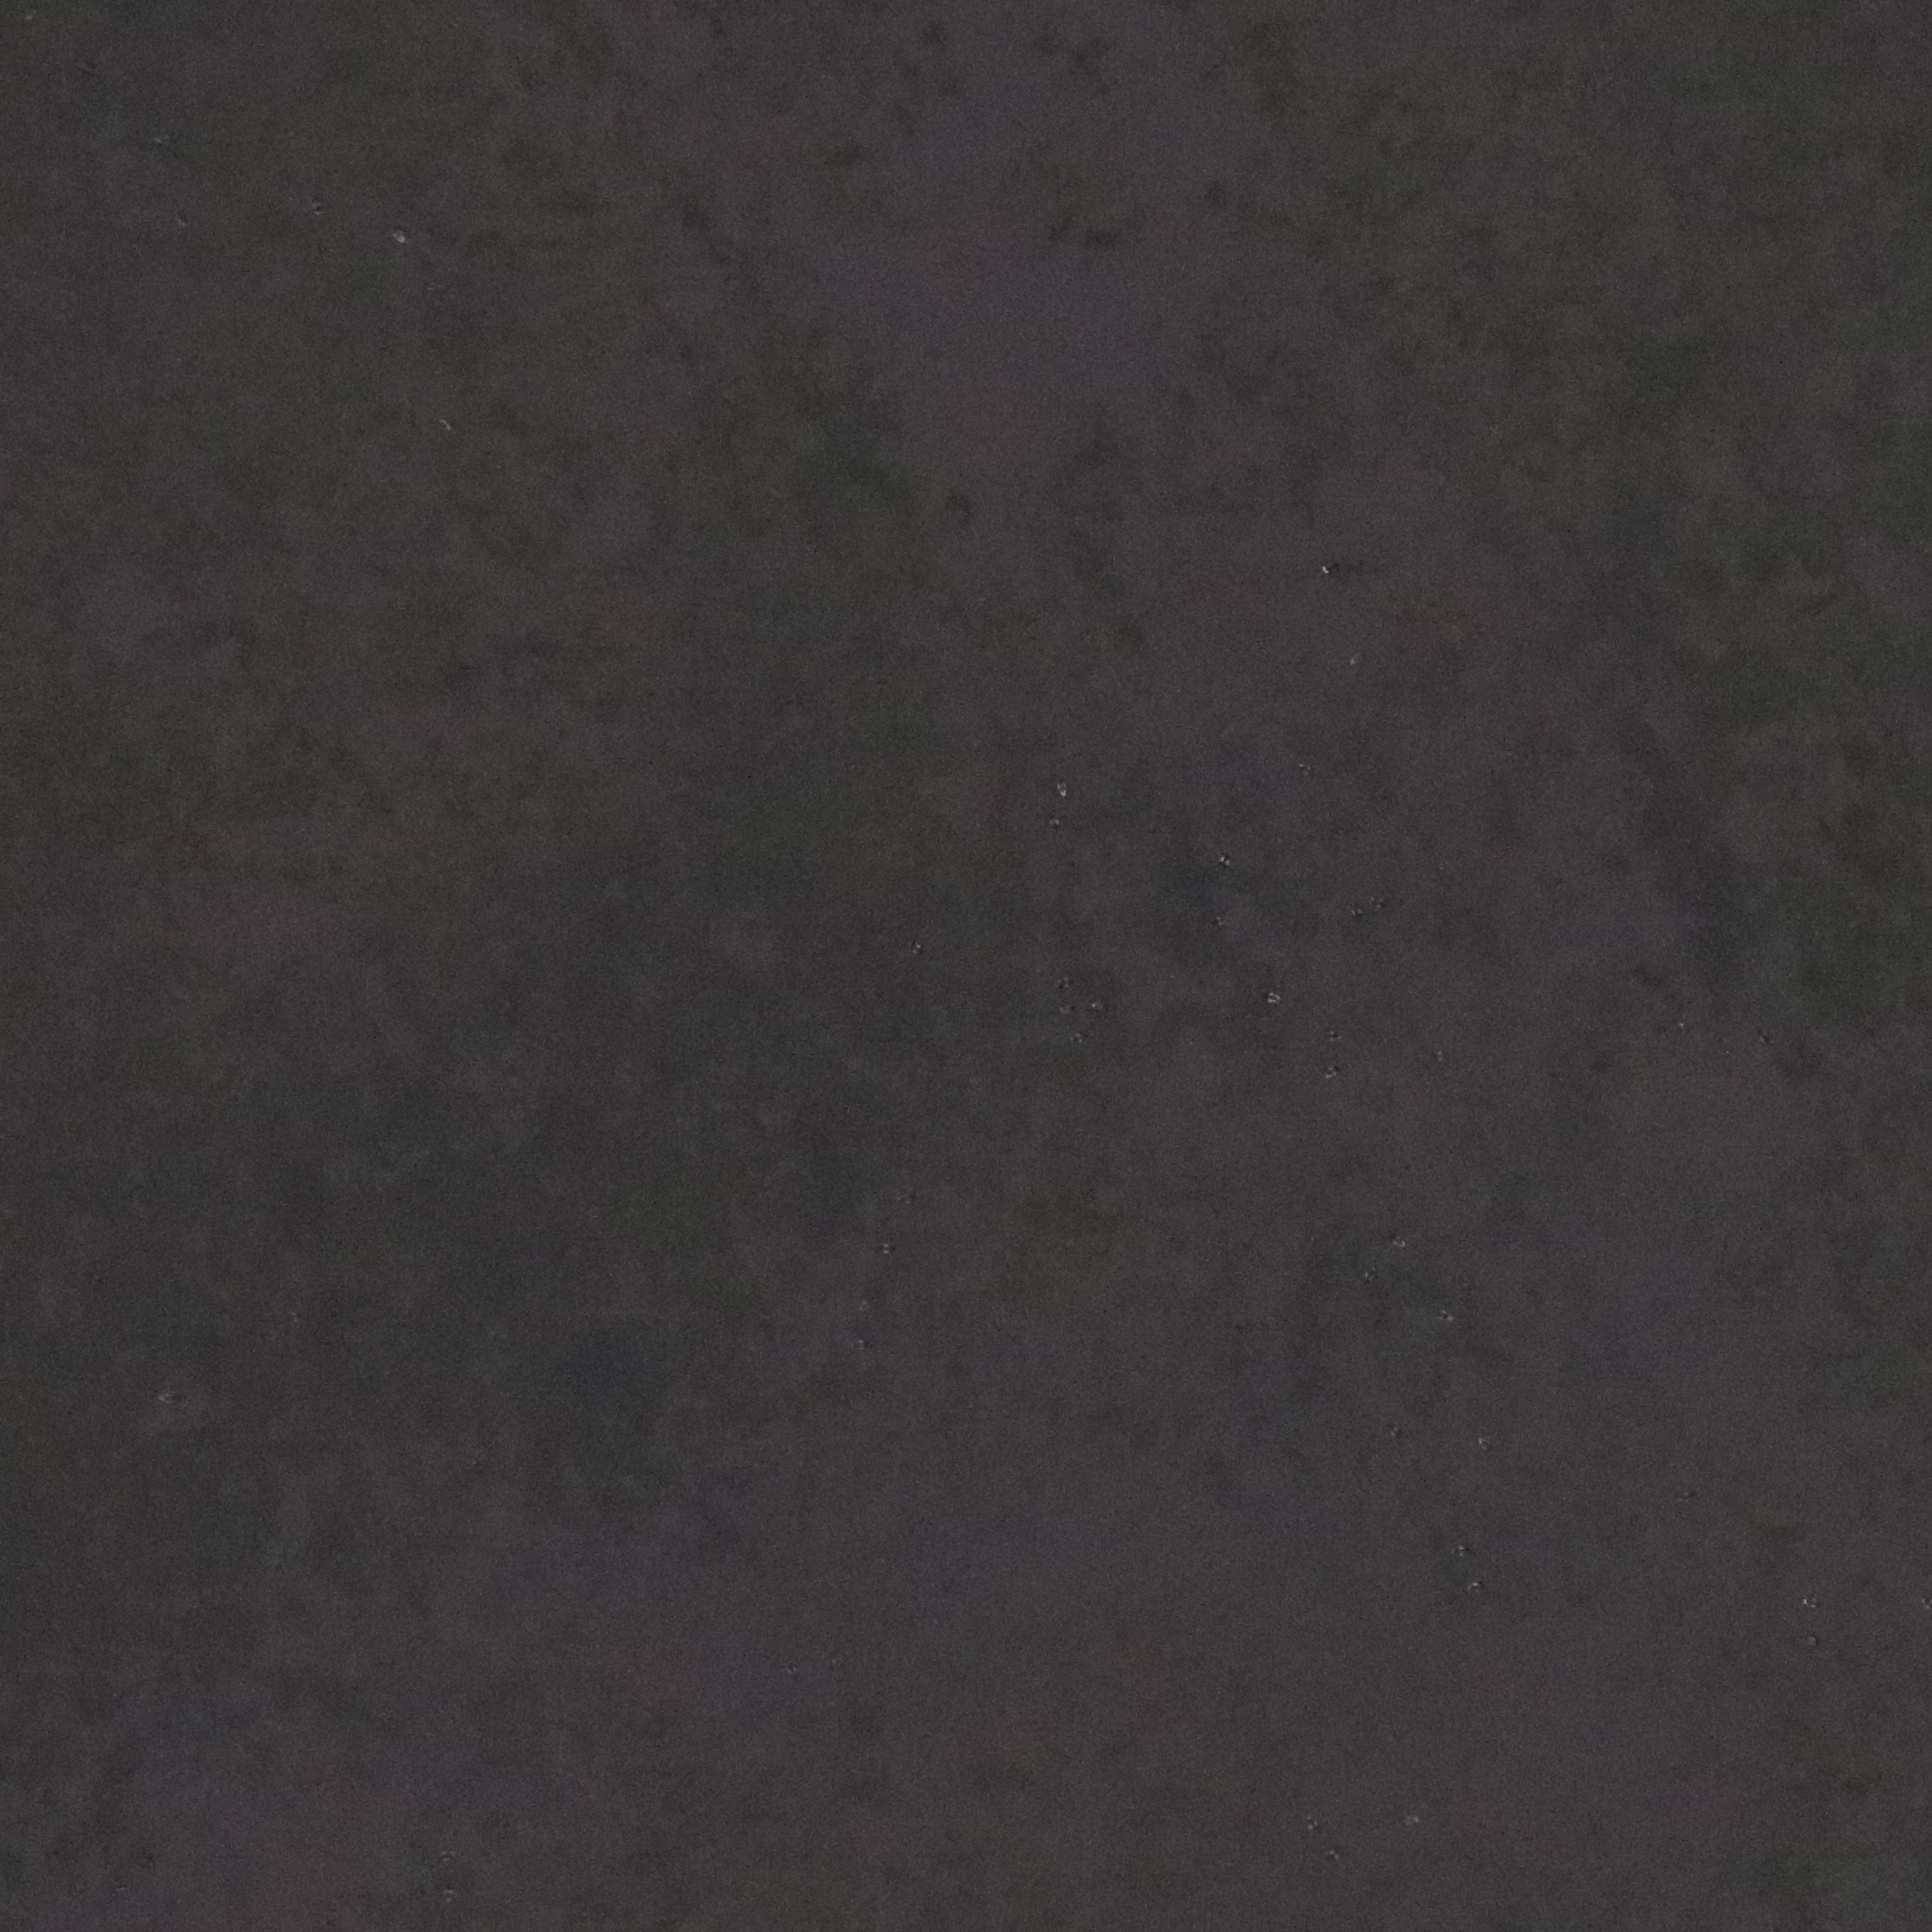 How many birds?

50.